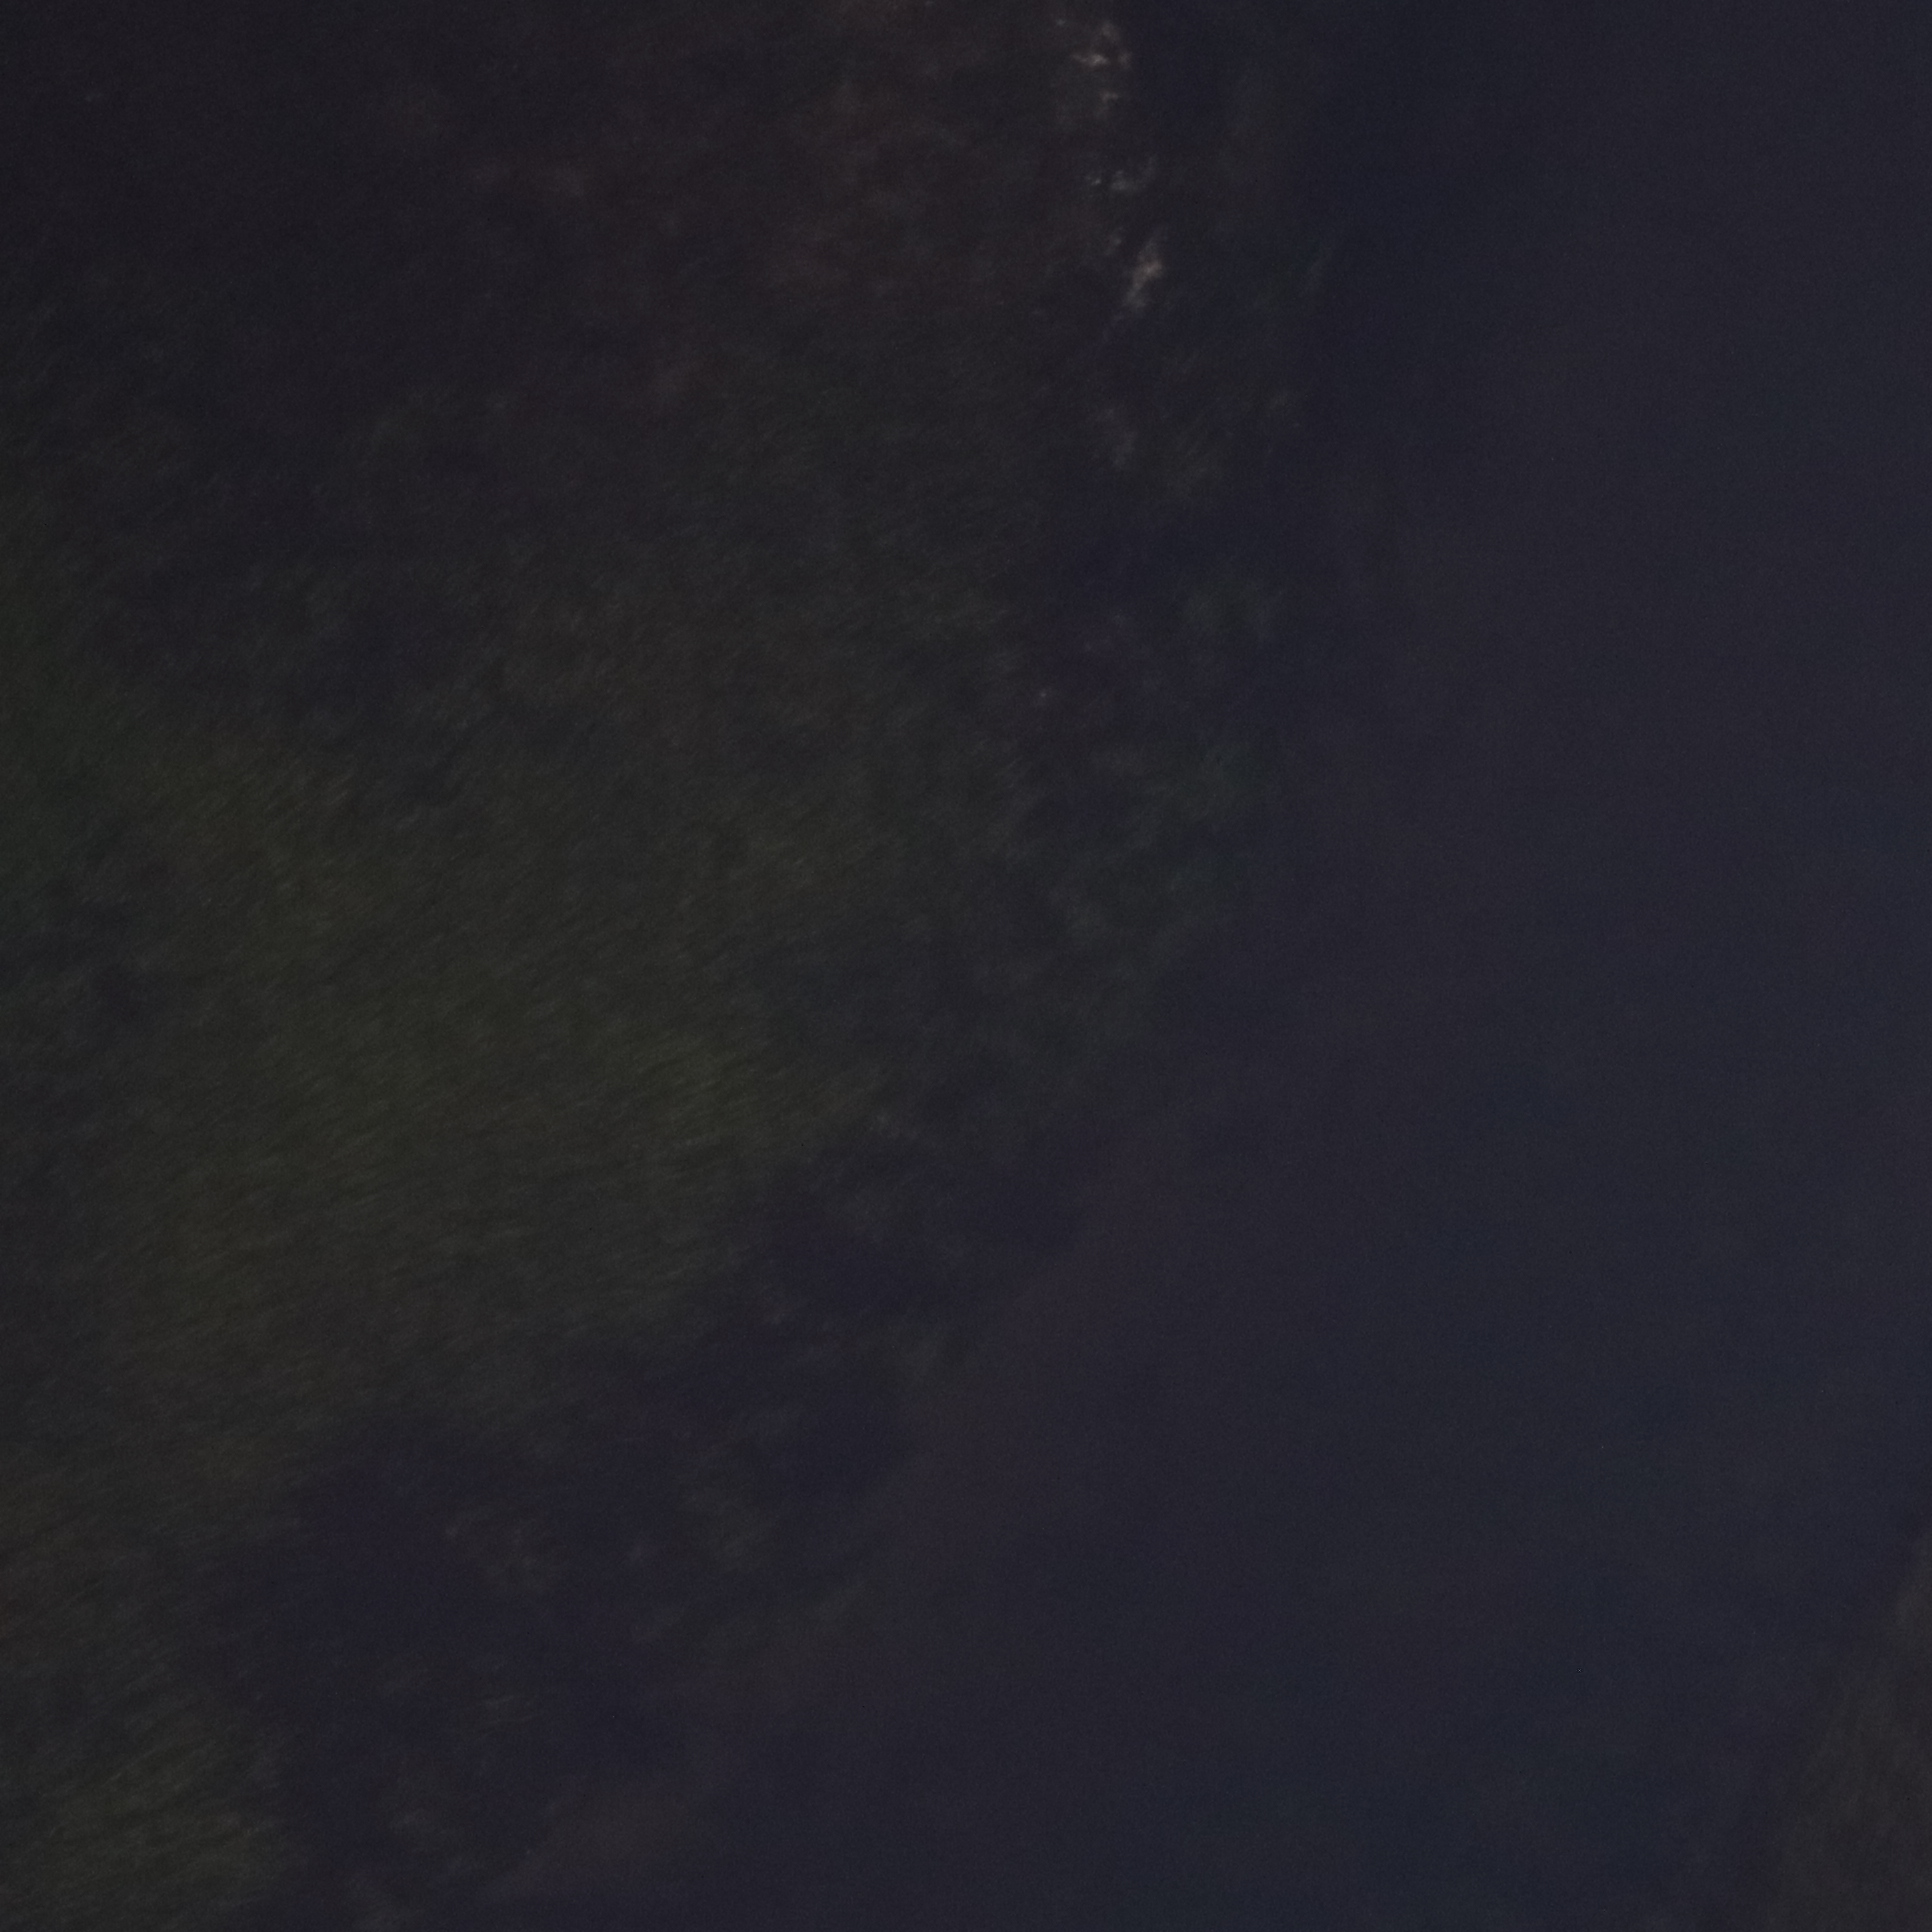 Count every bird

0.